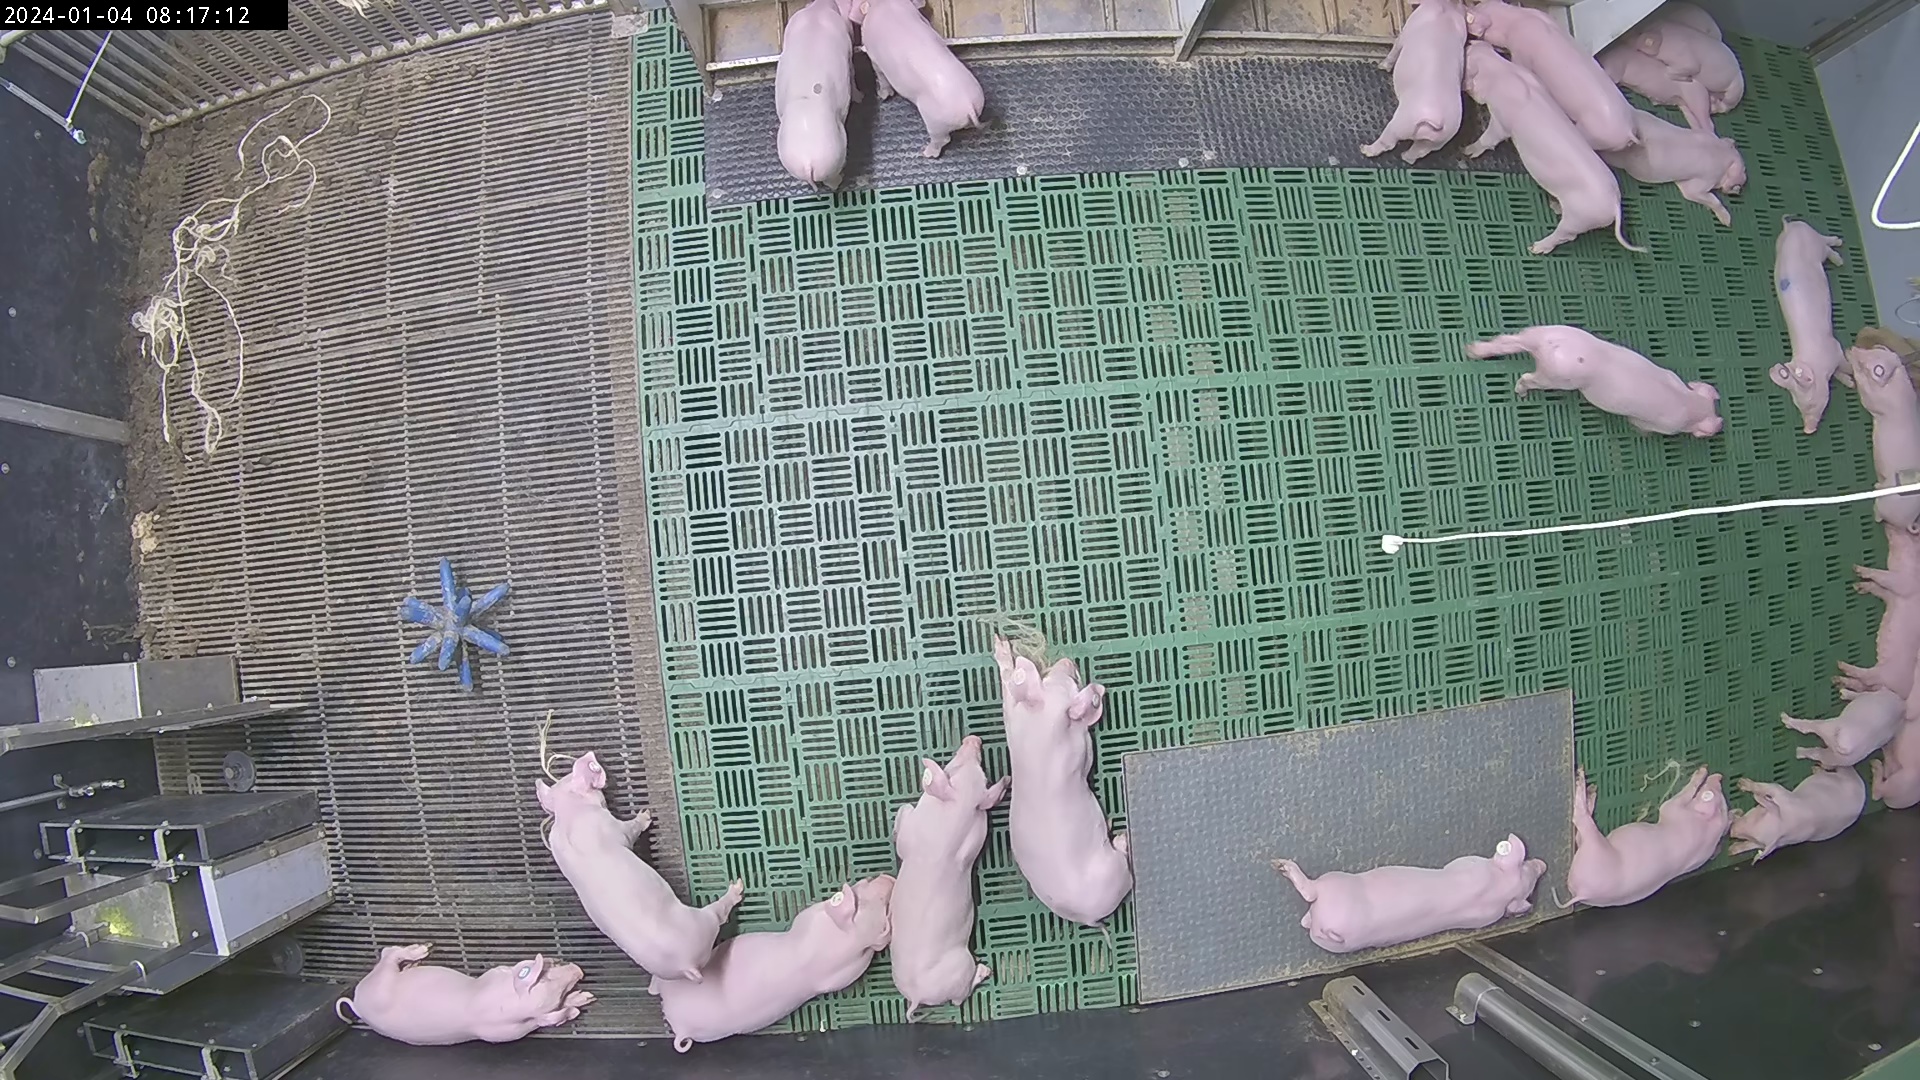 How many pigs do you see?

23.